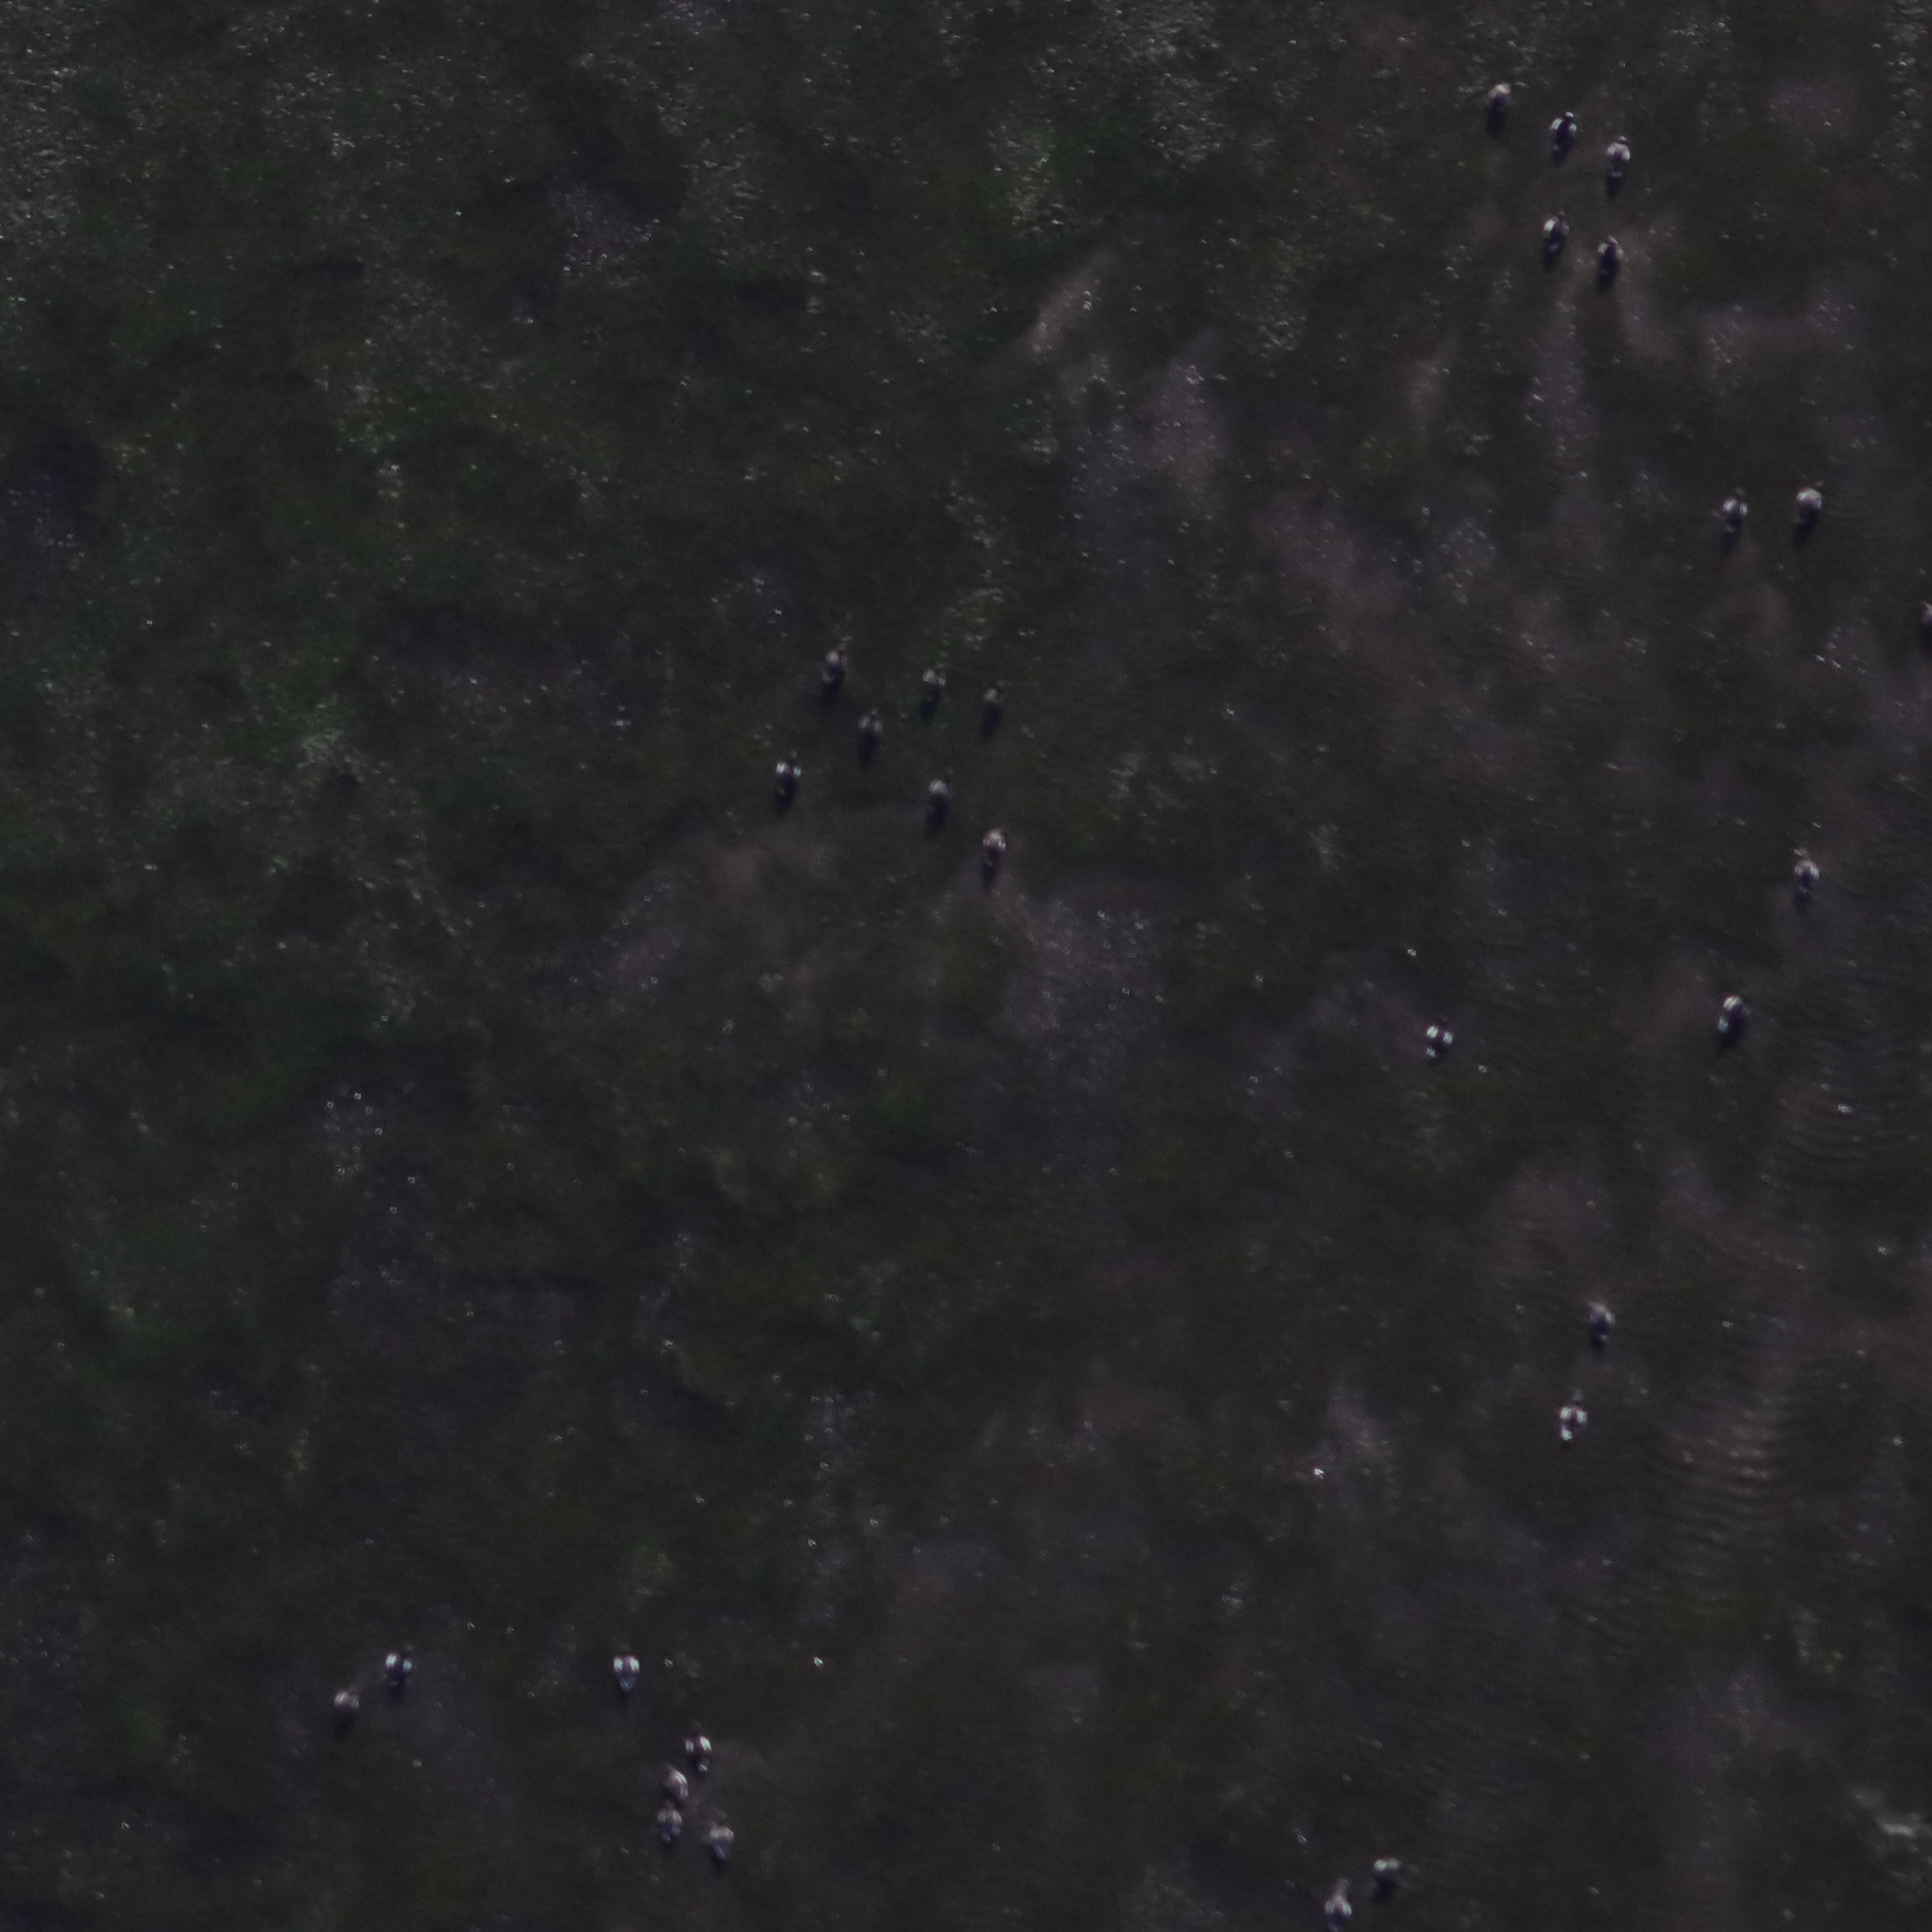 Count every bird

29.